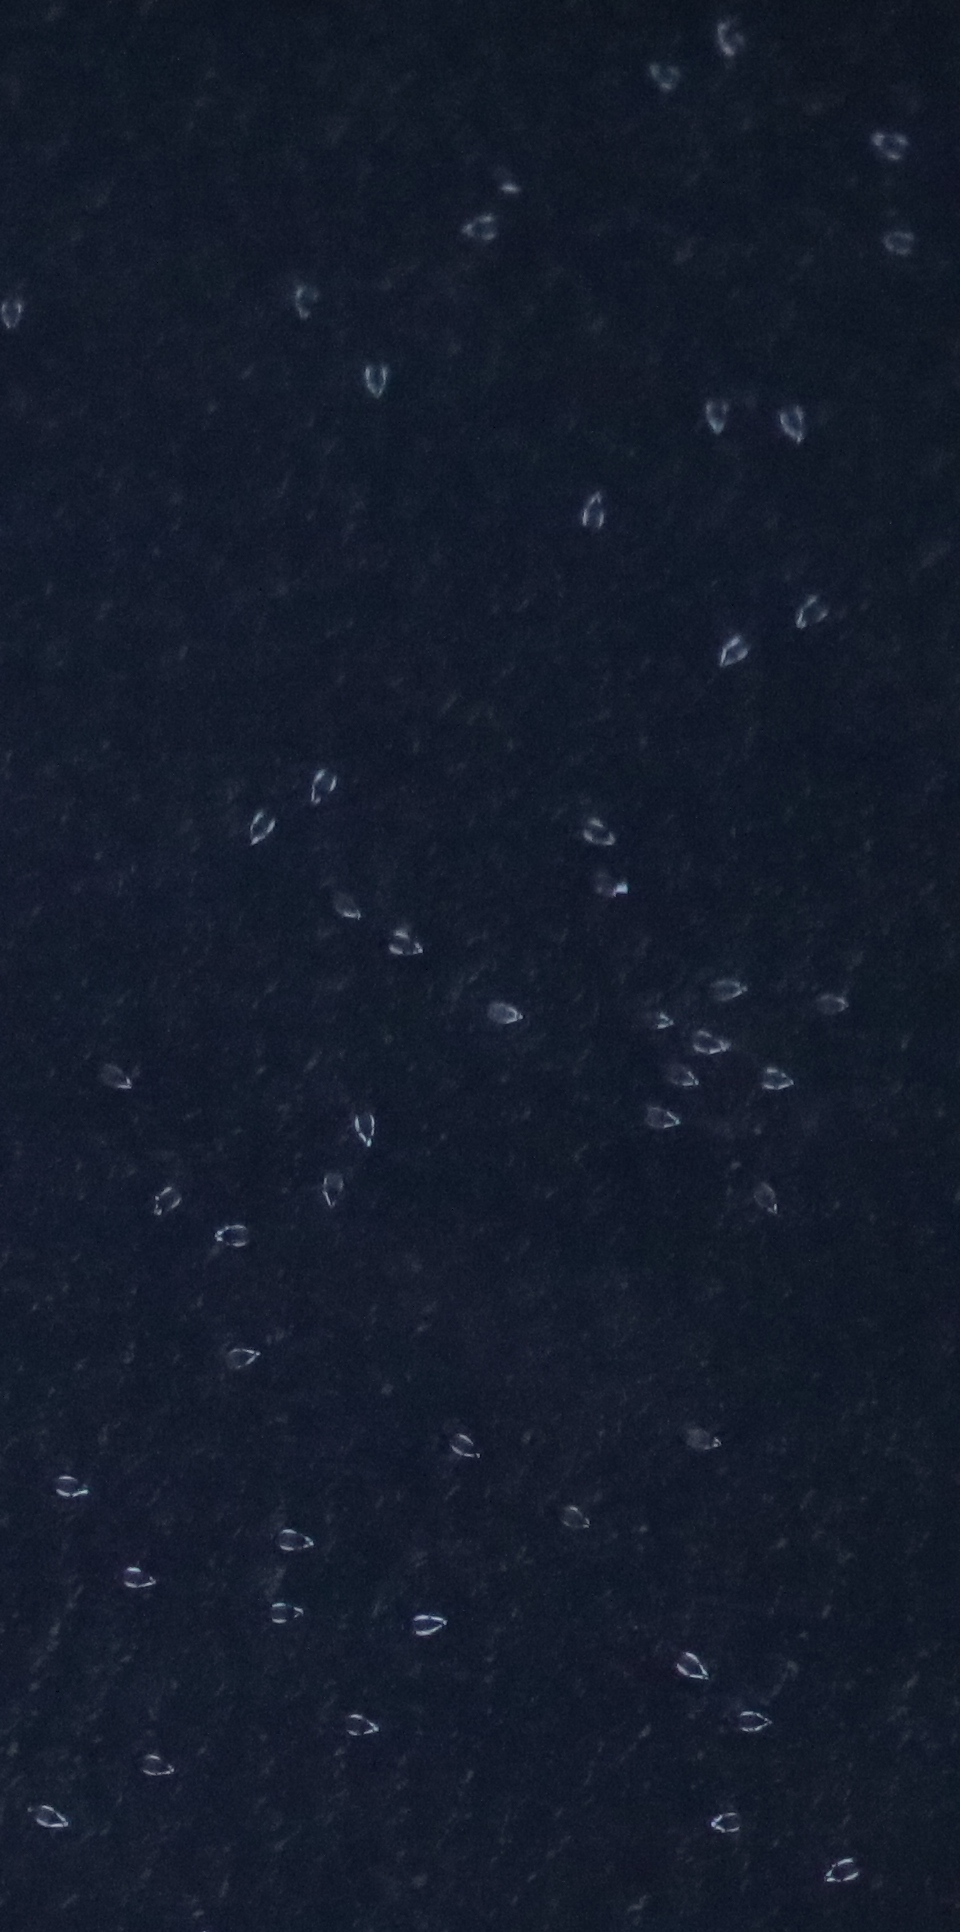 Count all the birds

49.